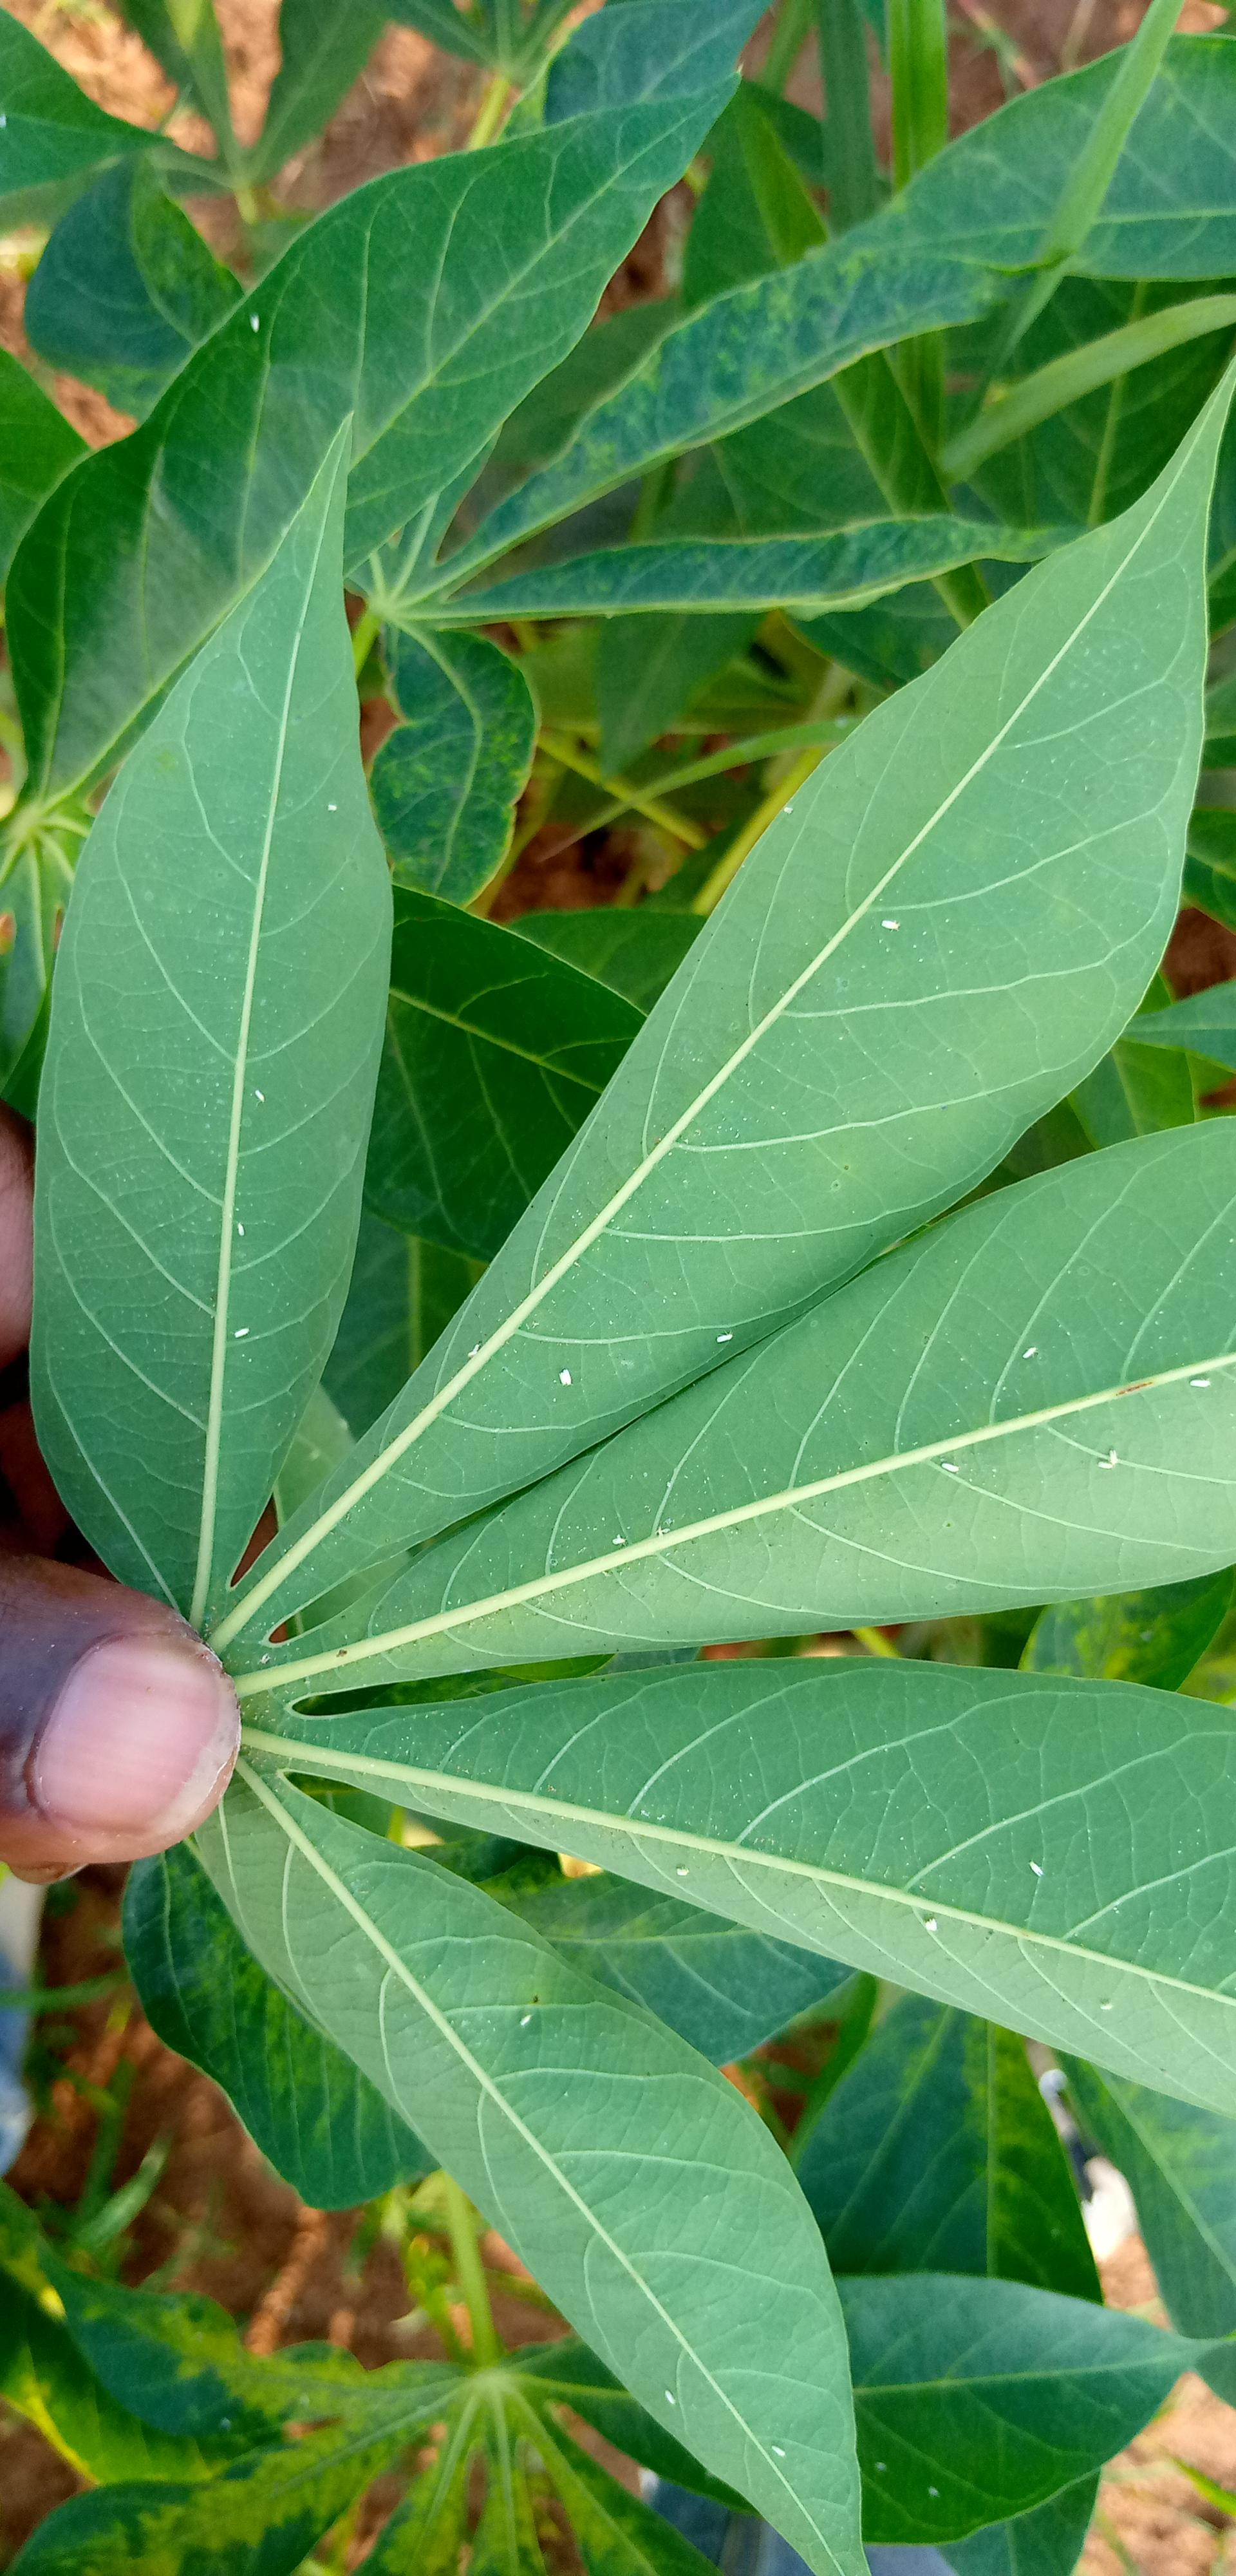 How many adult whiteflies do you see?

27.